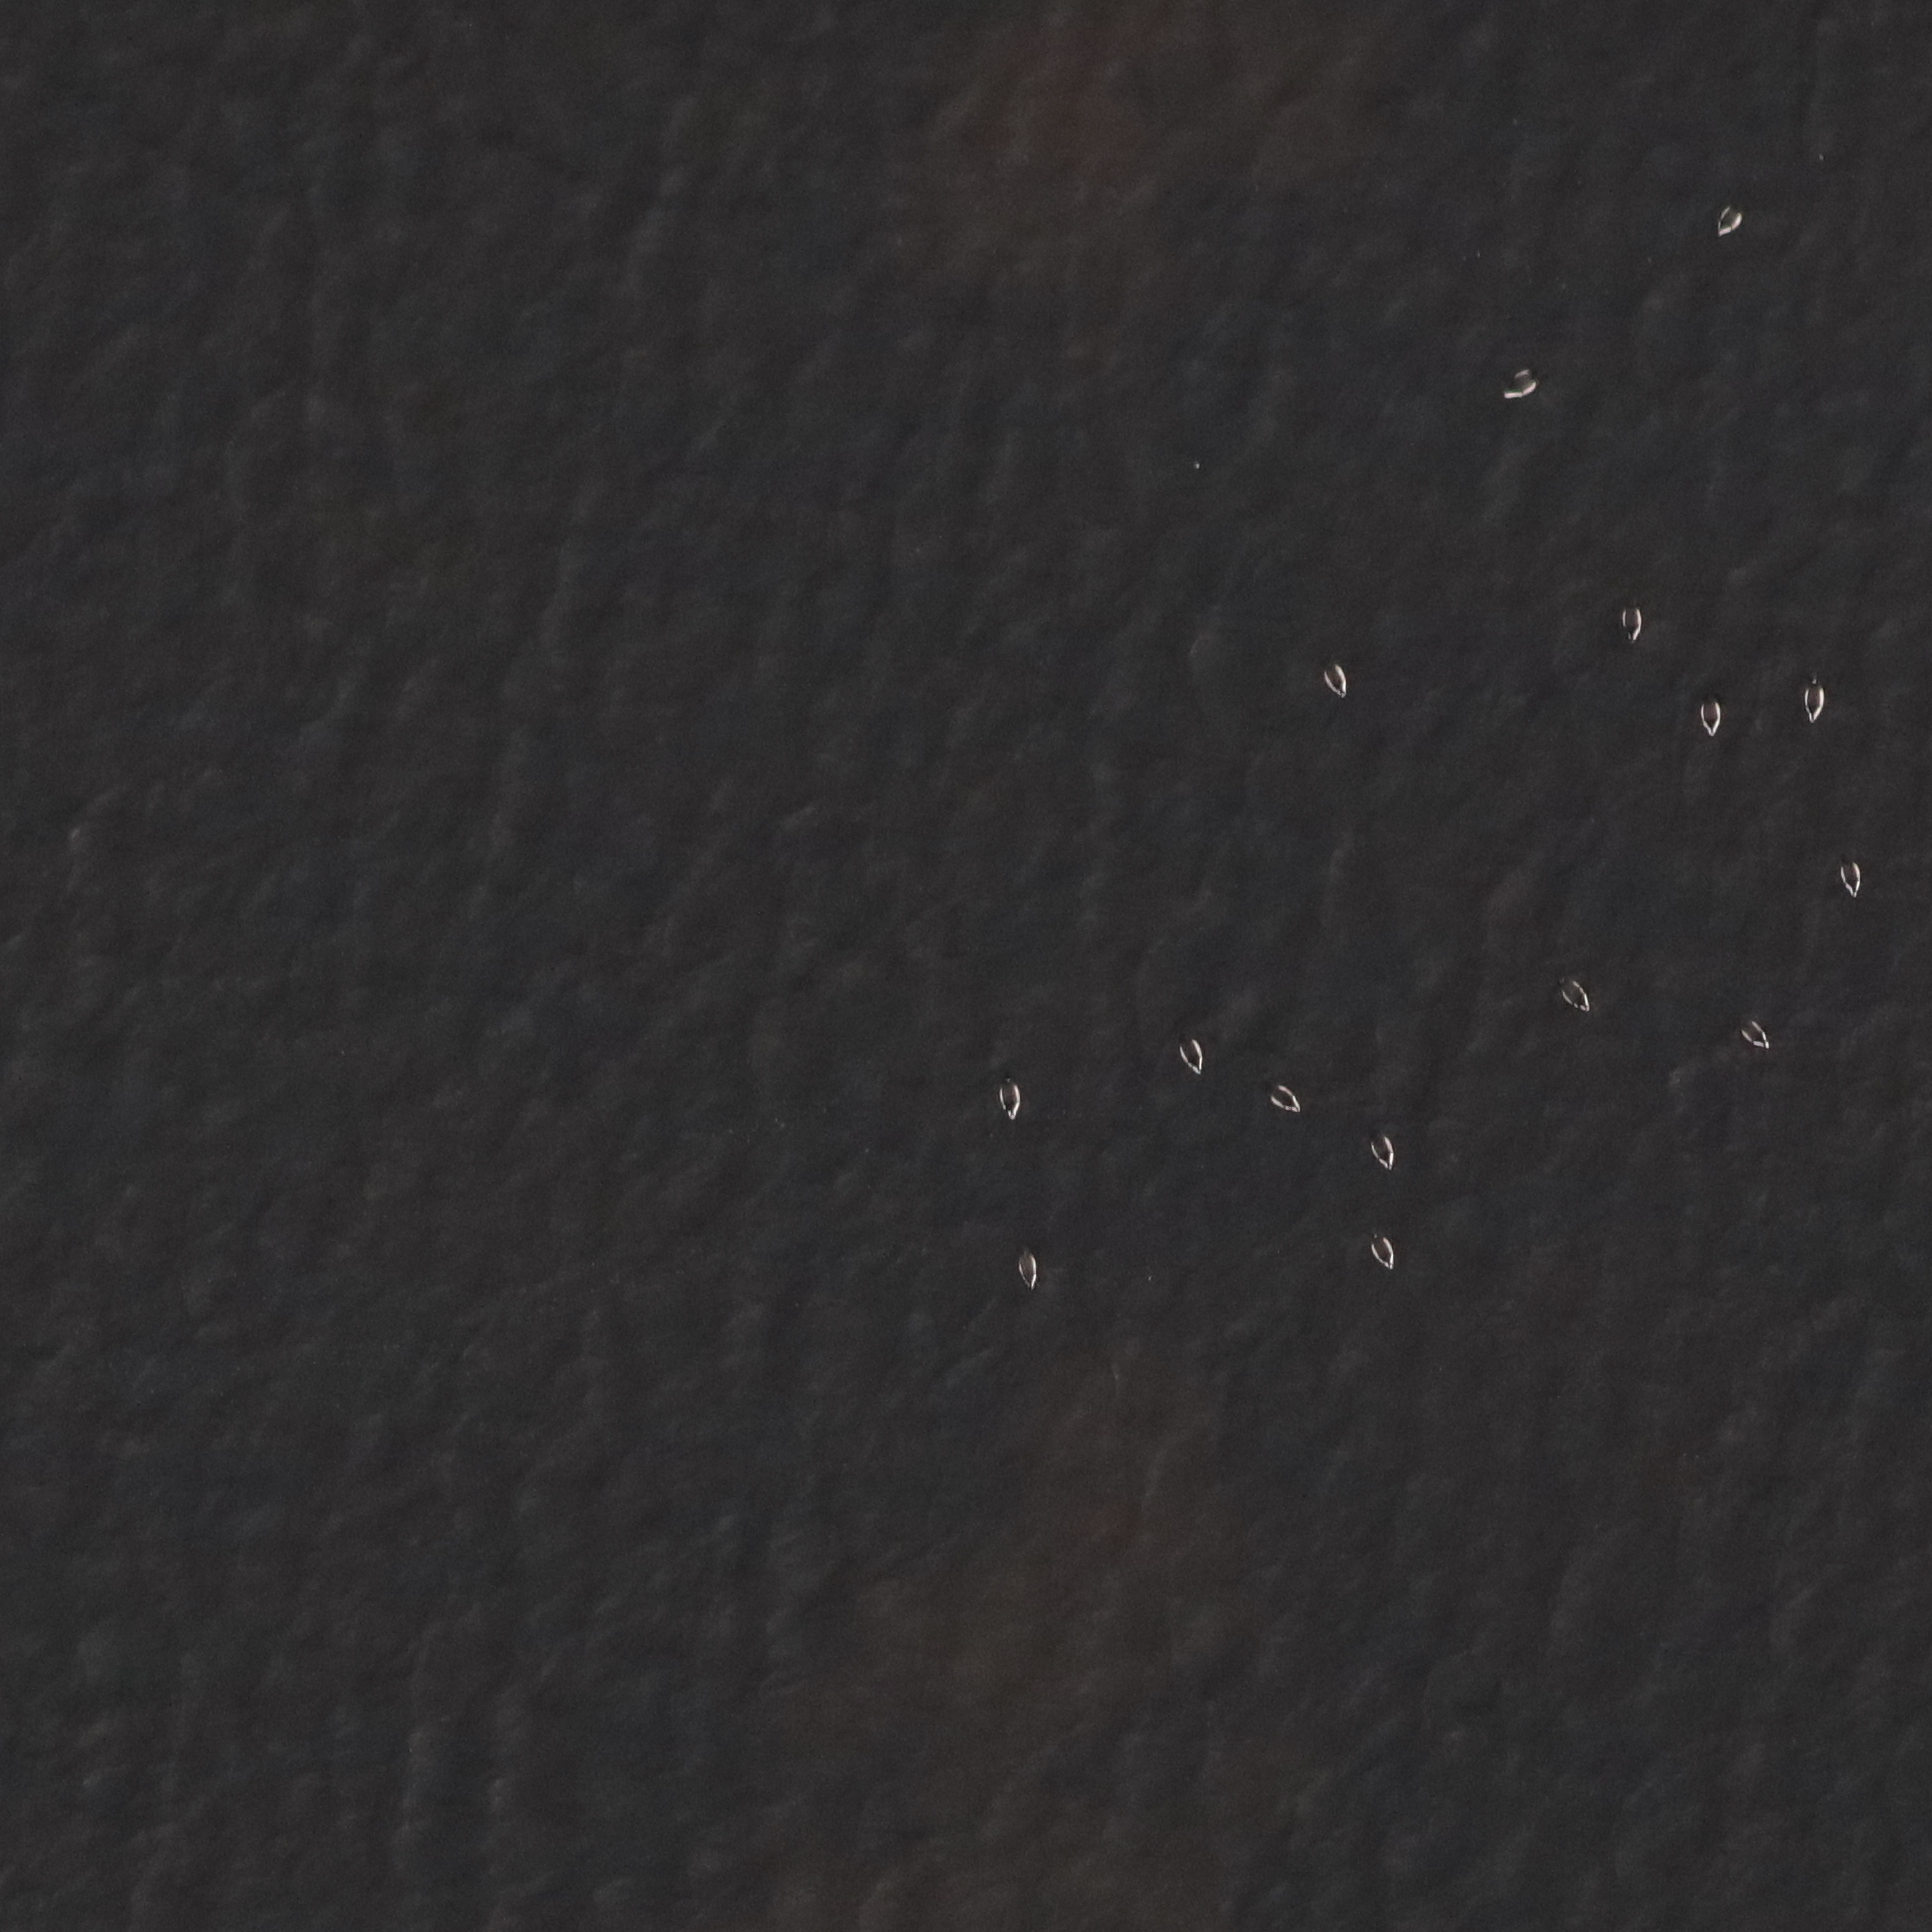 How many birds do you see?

15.